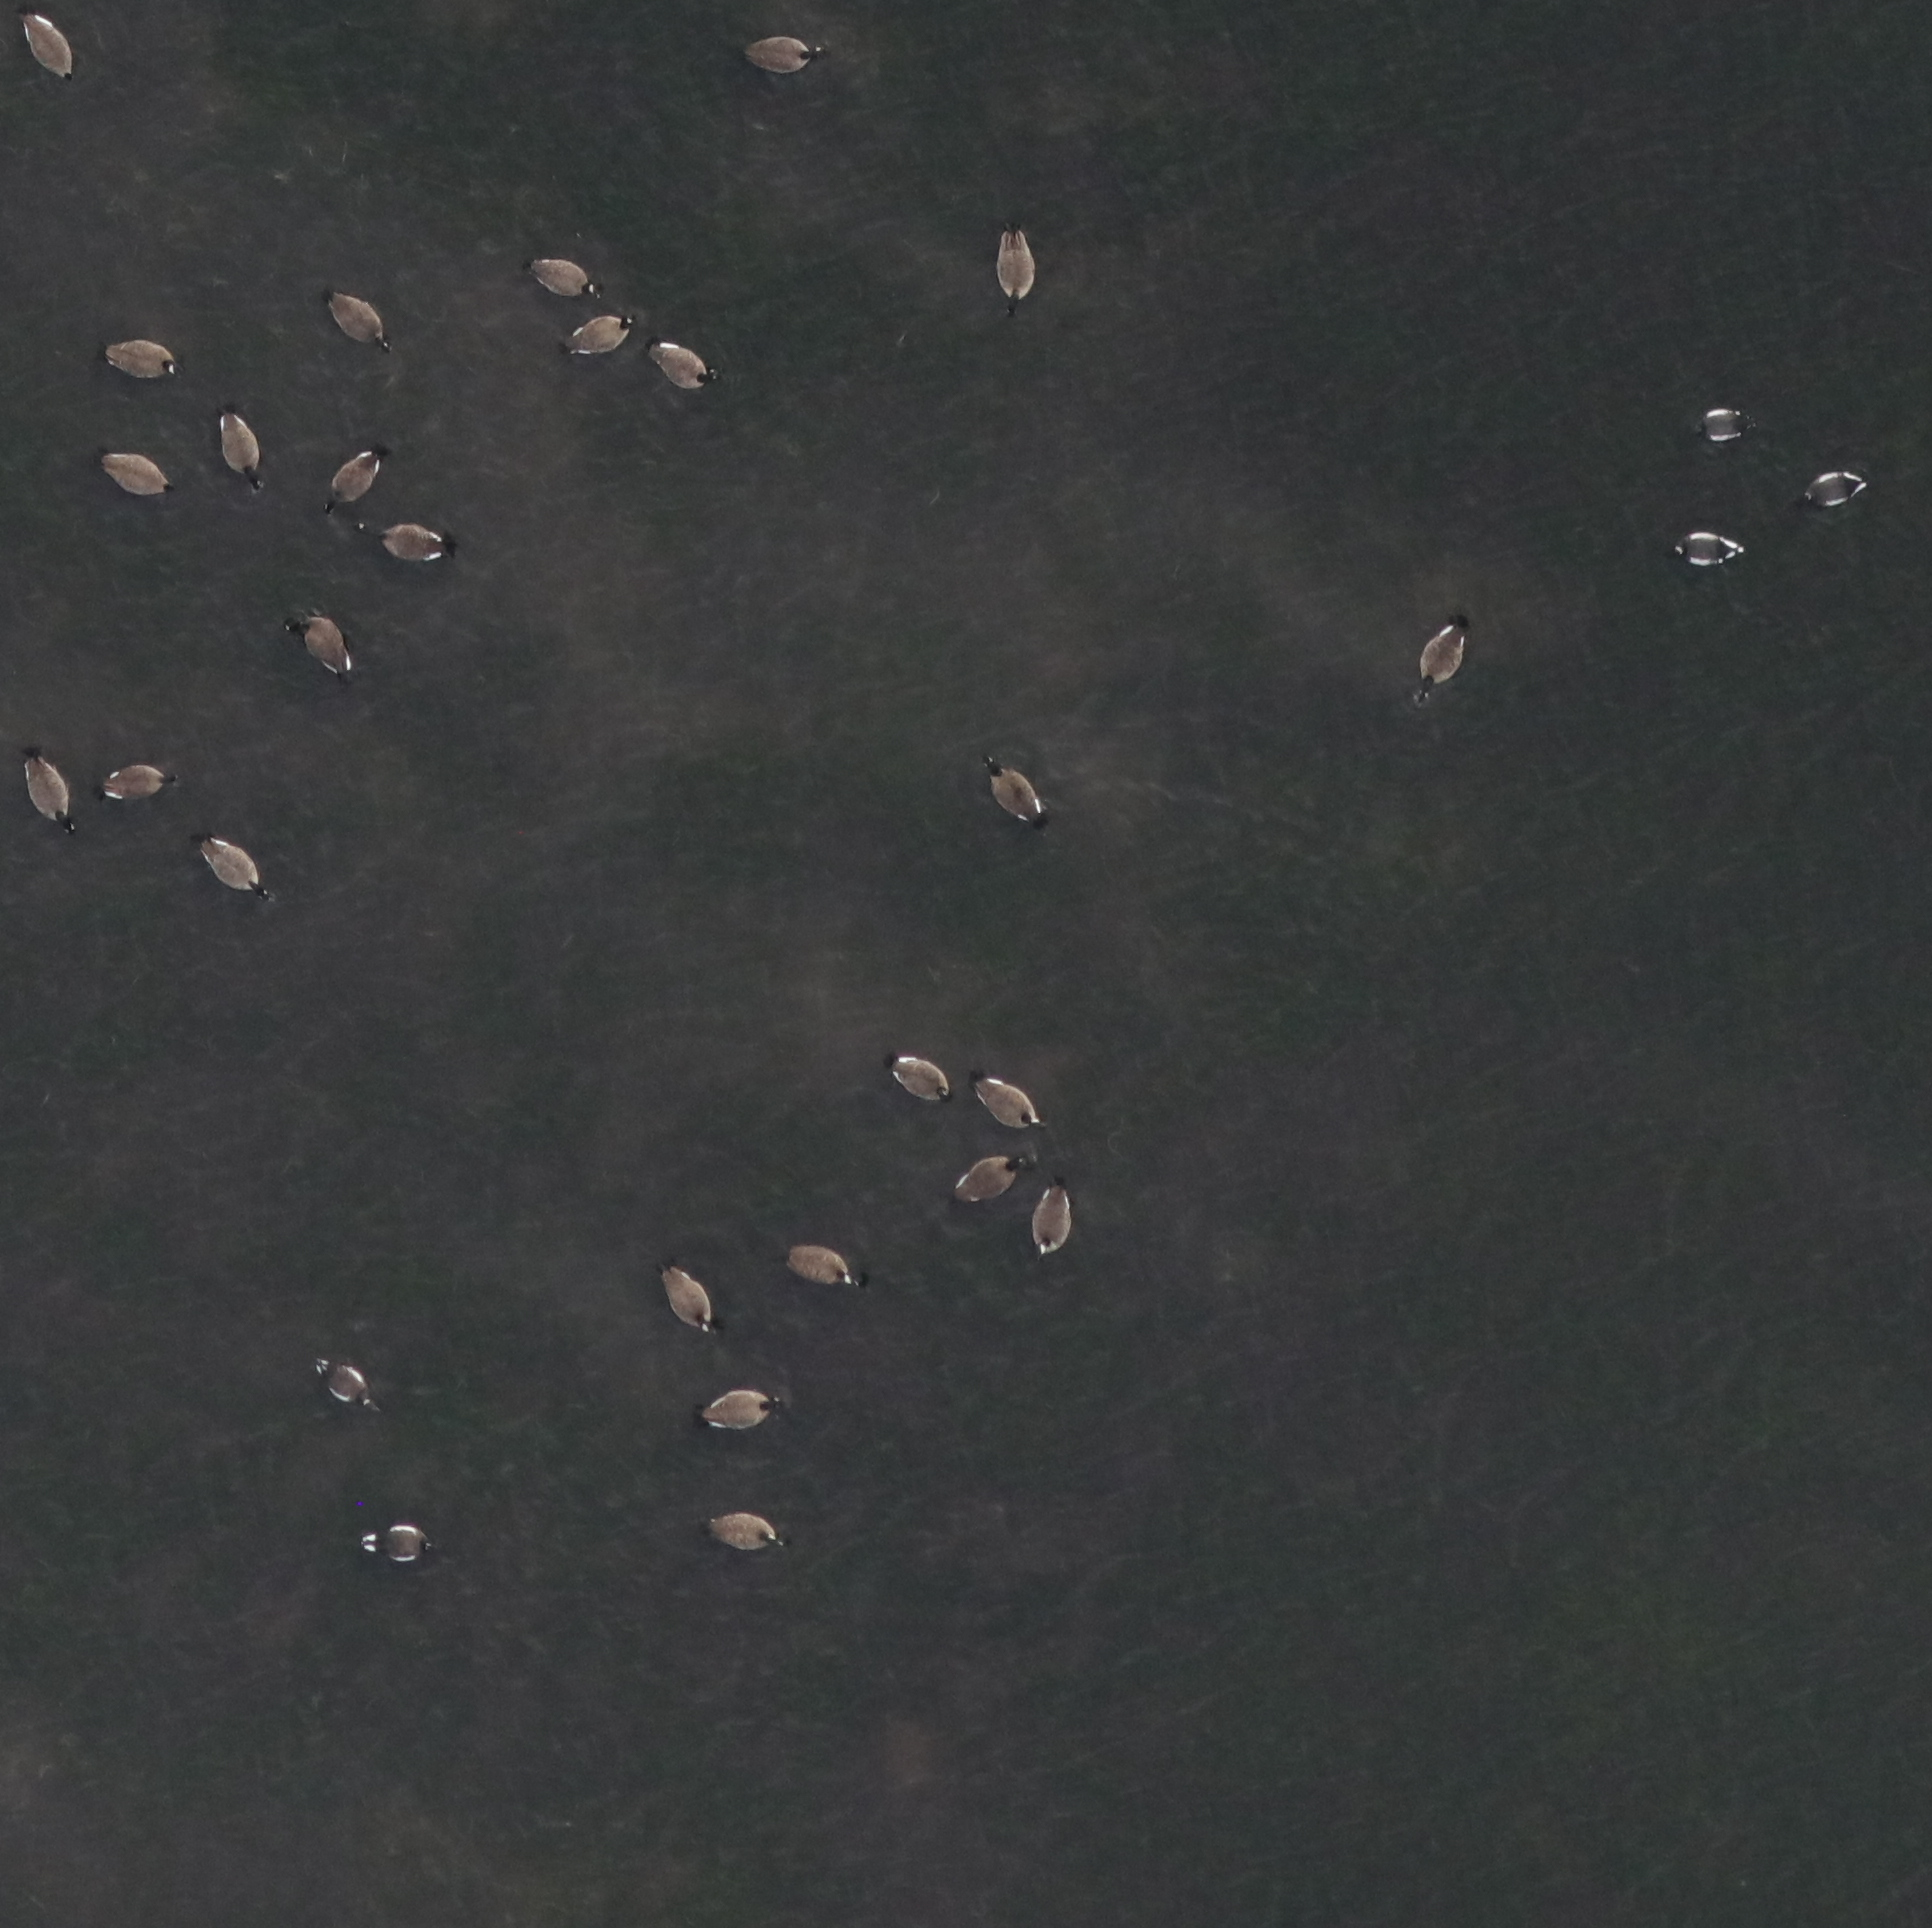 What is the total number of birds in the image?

31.